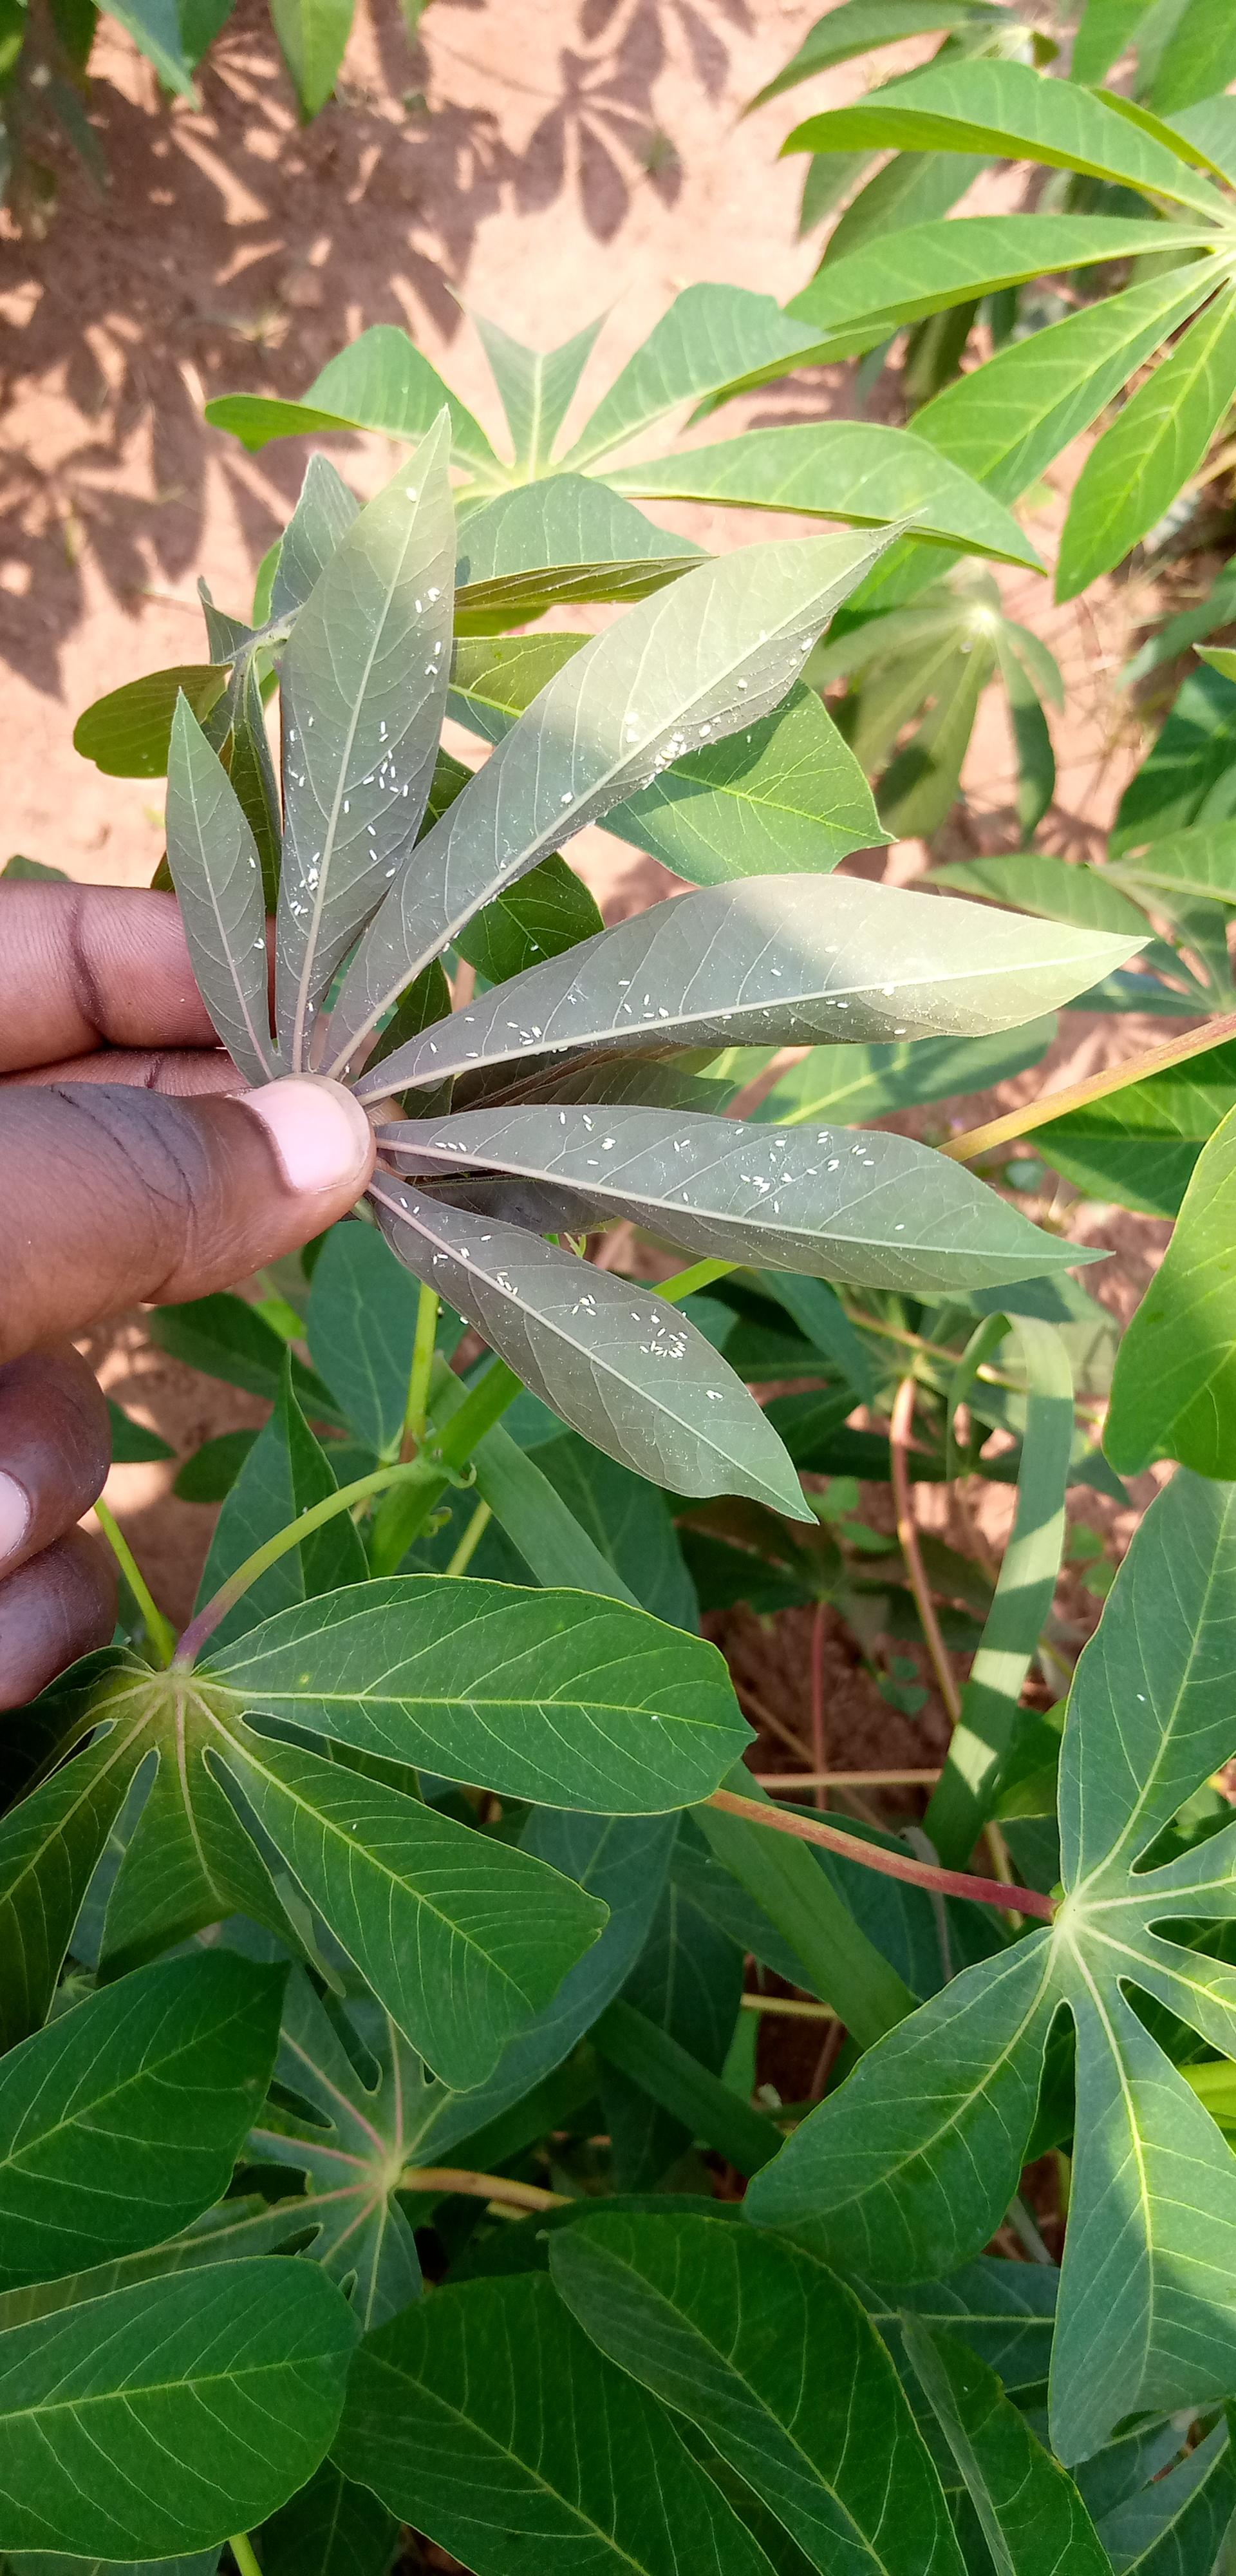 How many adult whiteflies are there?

136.